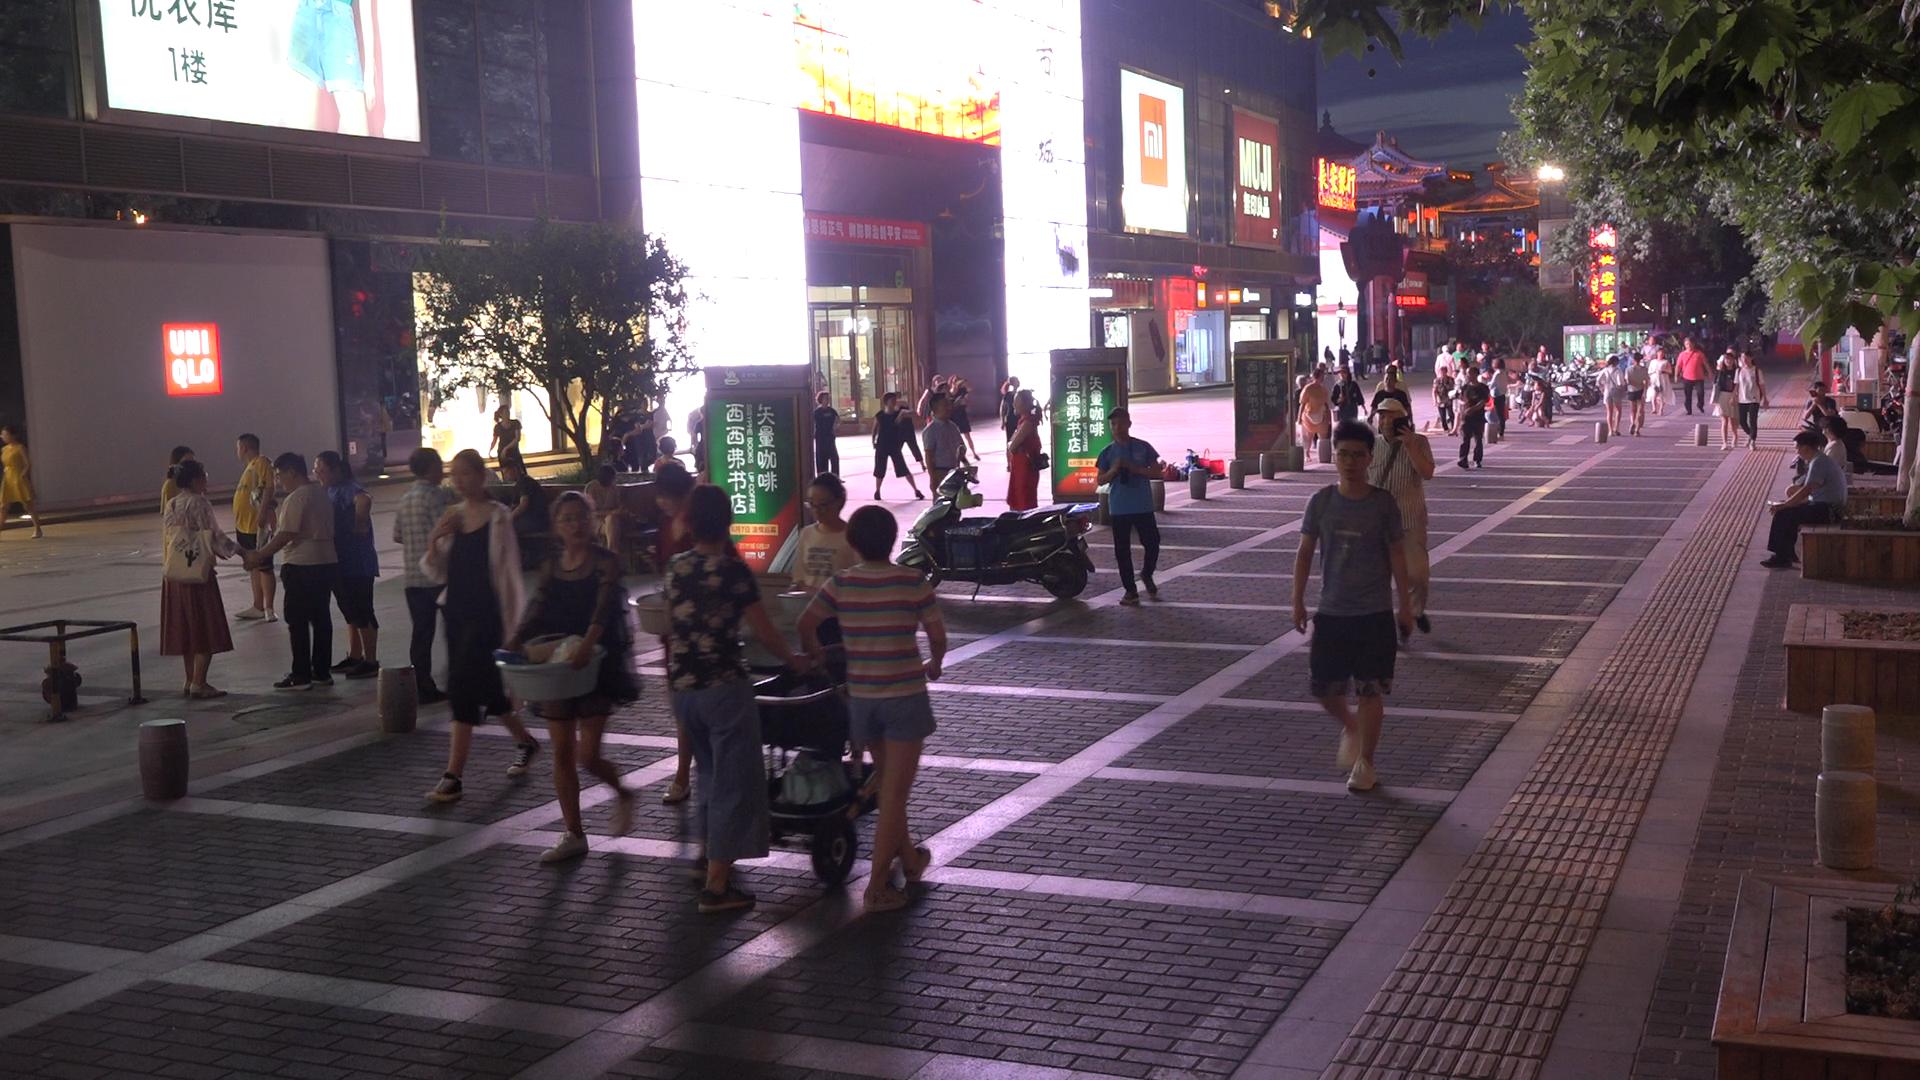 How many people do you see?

71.